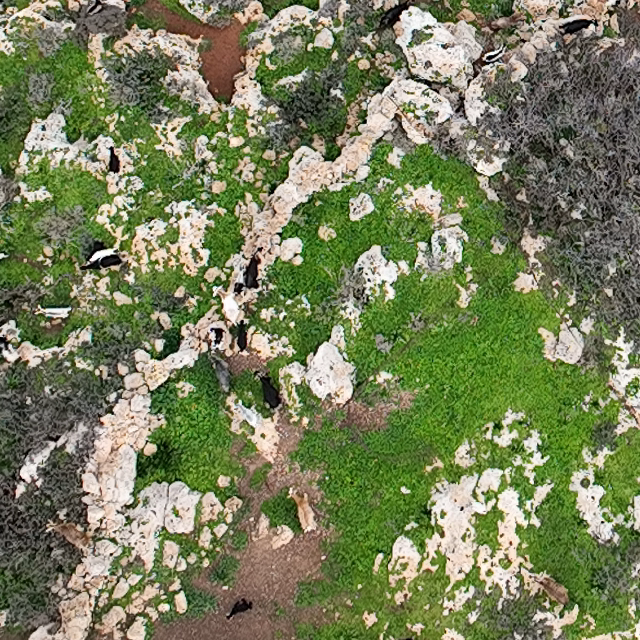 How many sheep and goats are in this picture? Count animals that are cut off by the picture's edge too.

25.